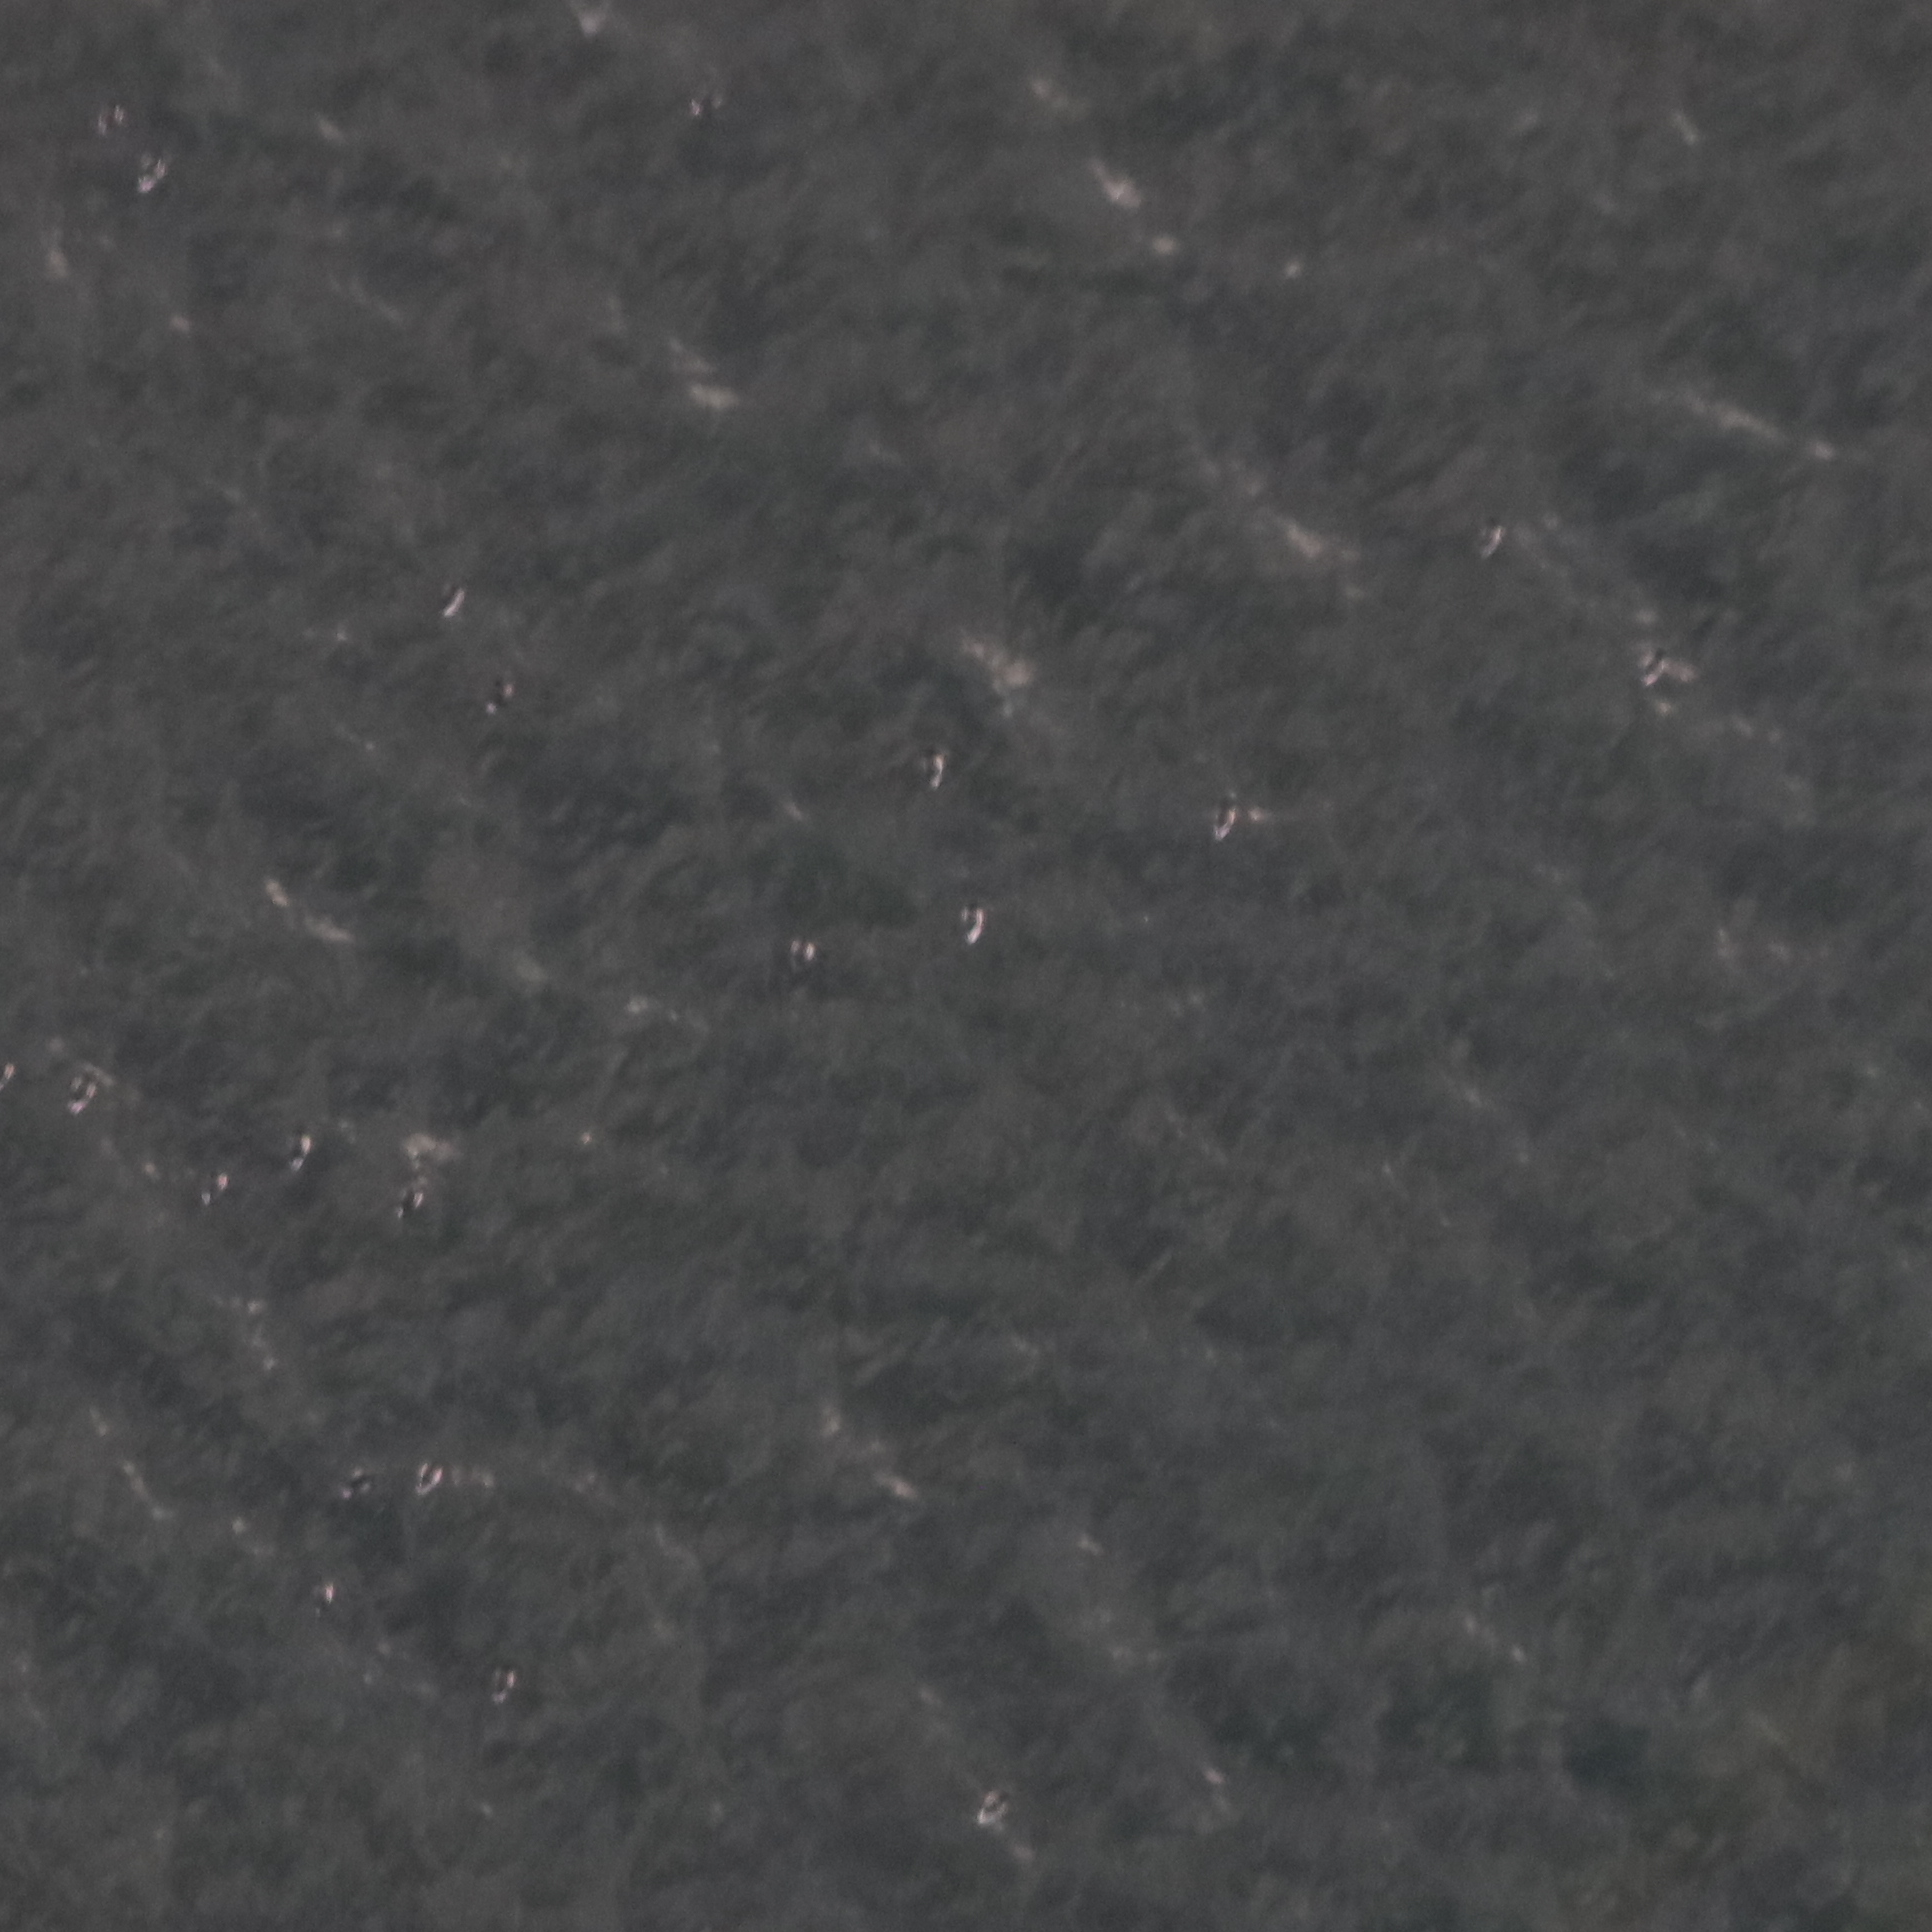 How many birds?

21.